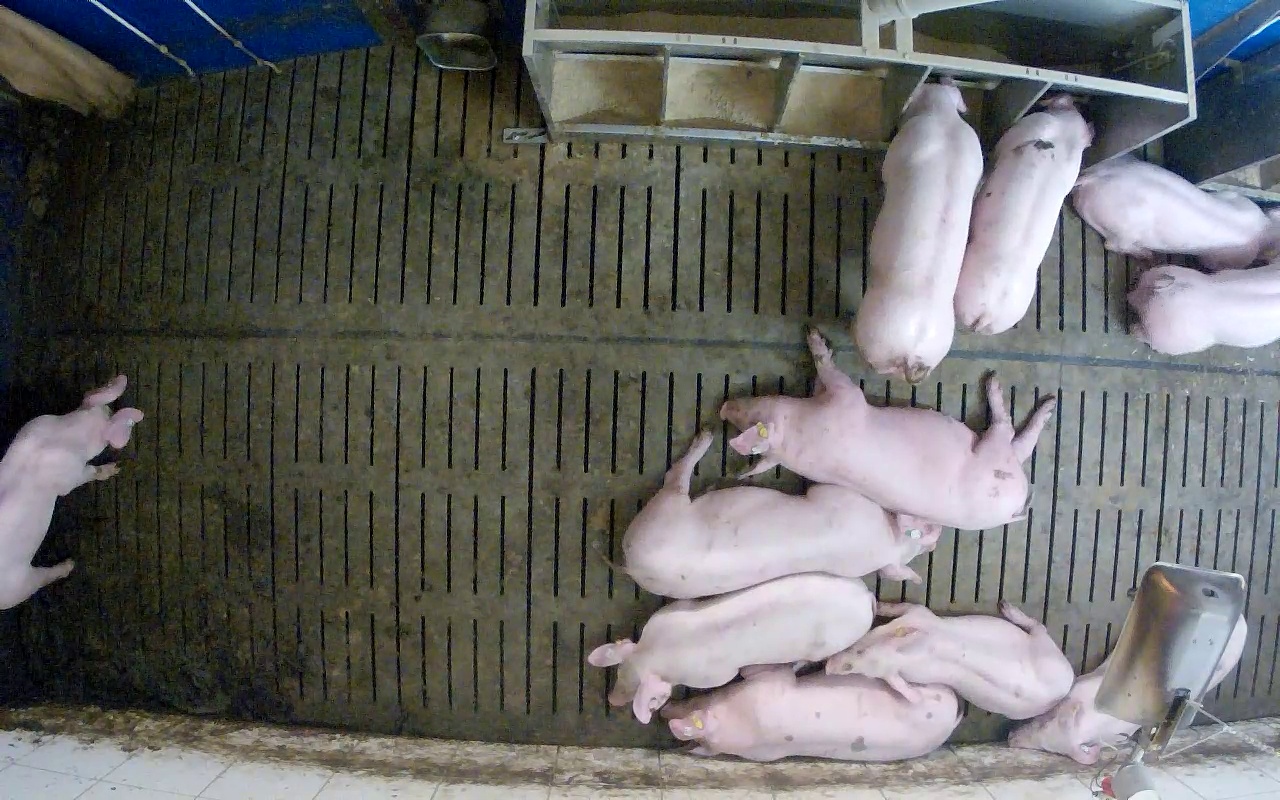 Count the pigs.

11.